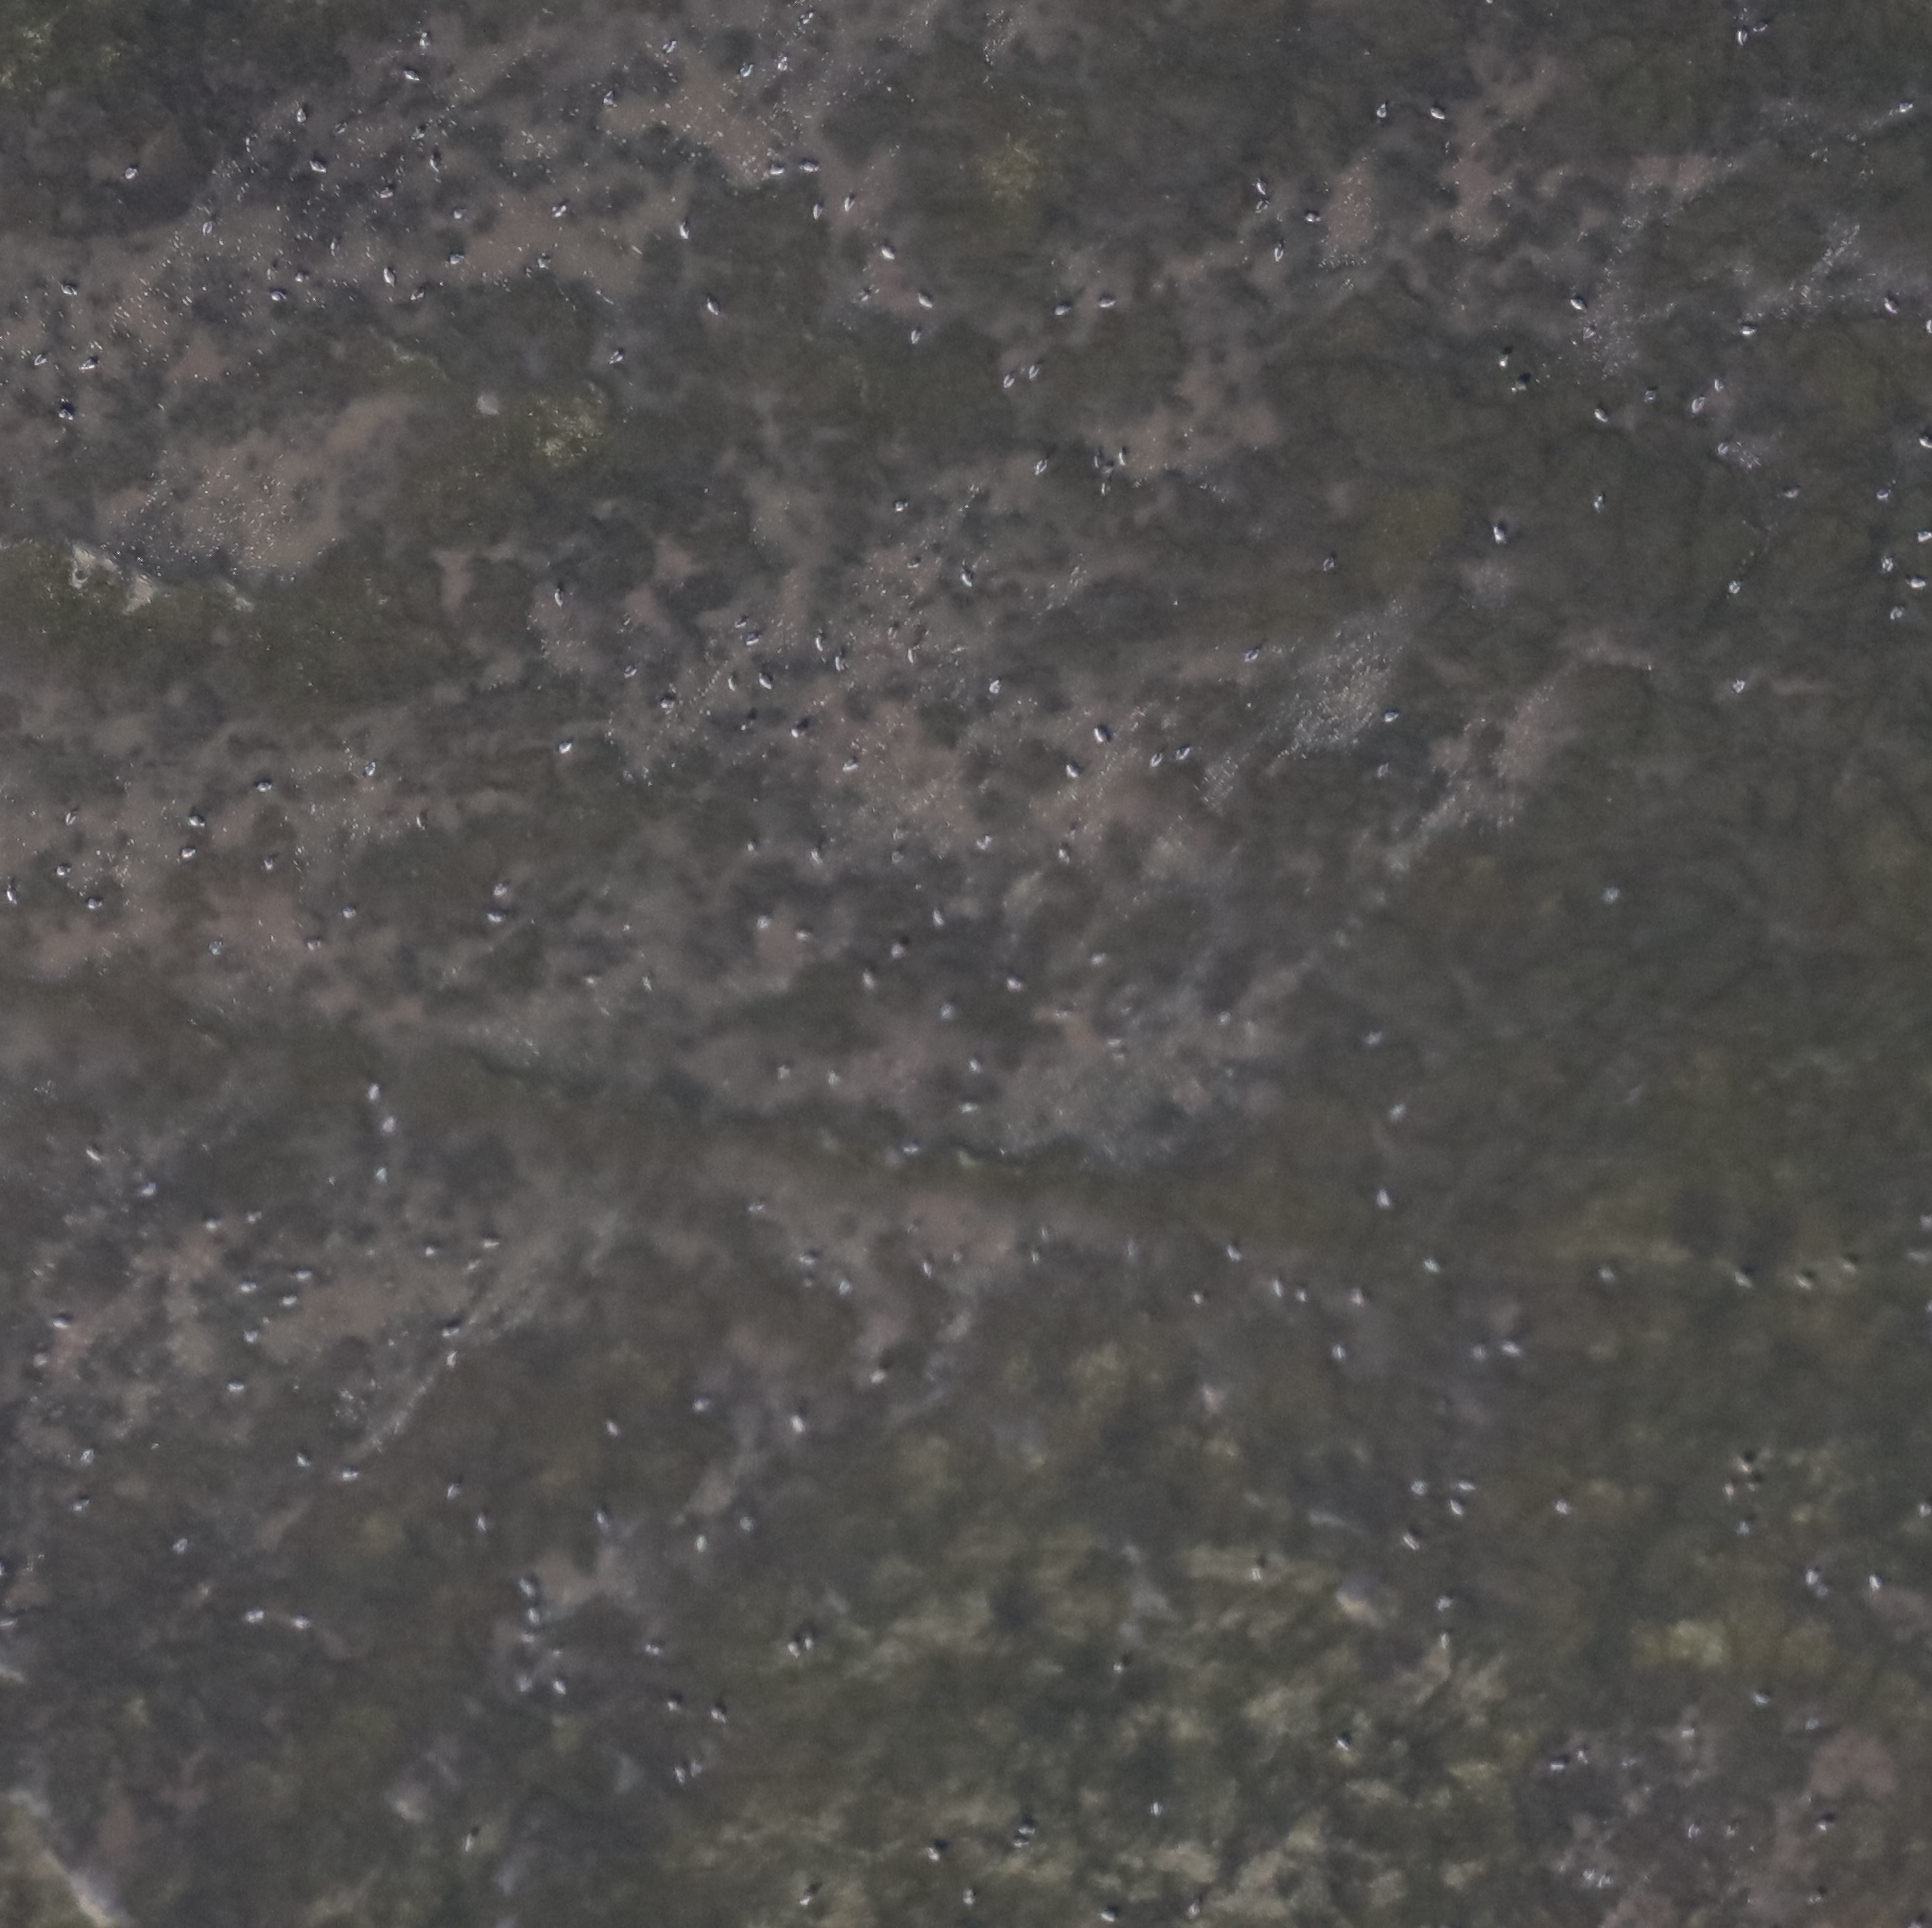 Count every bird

260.